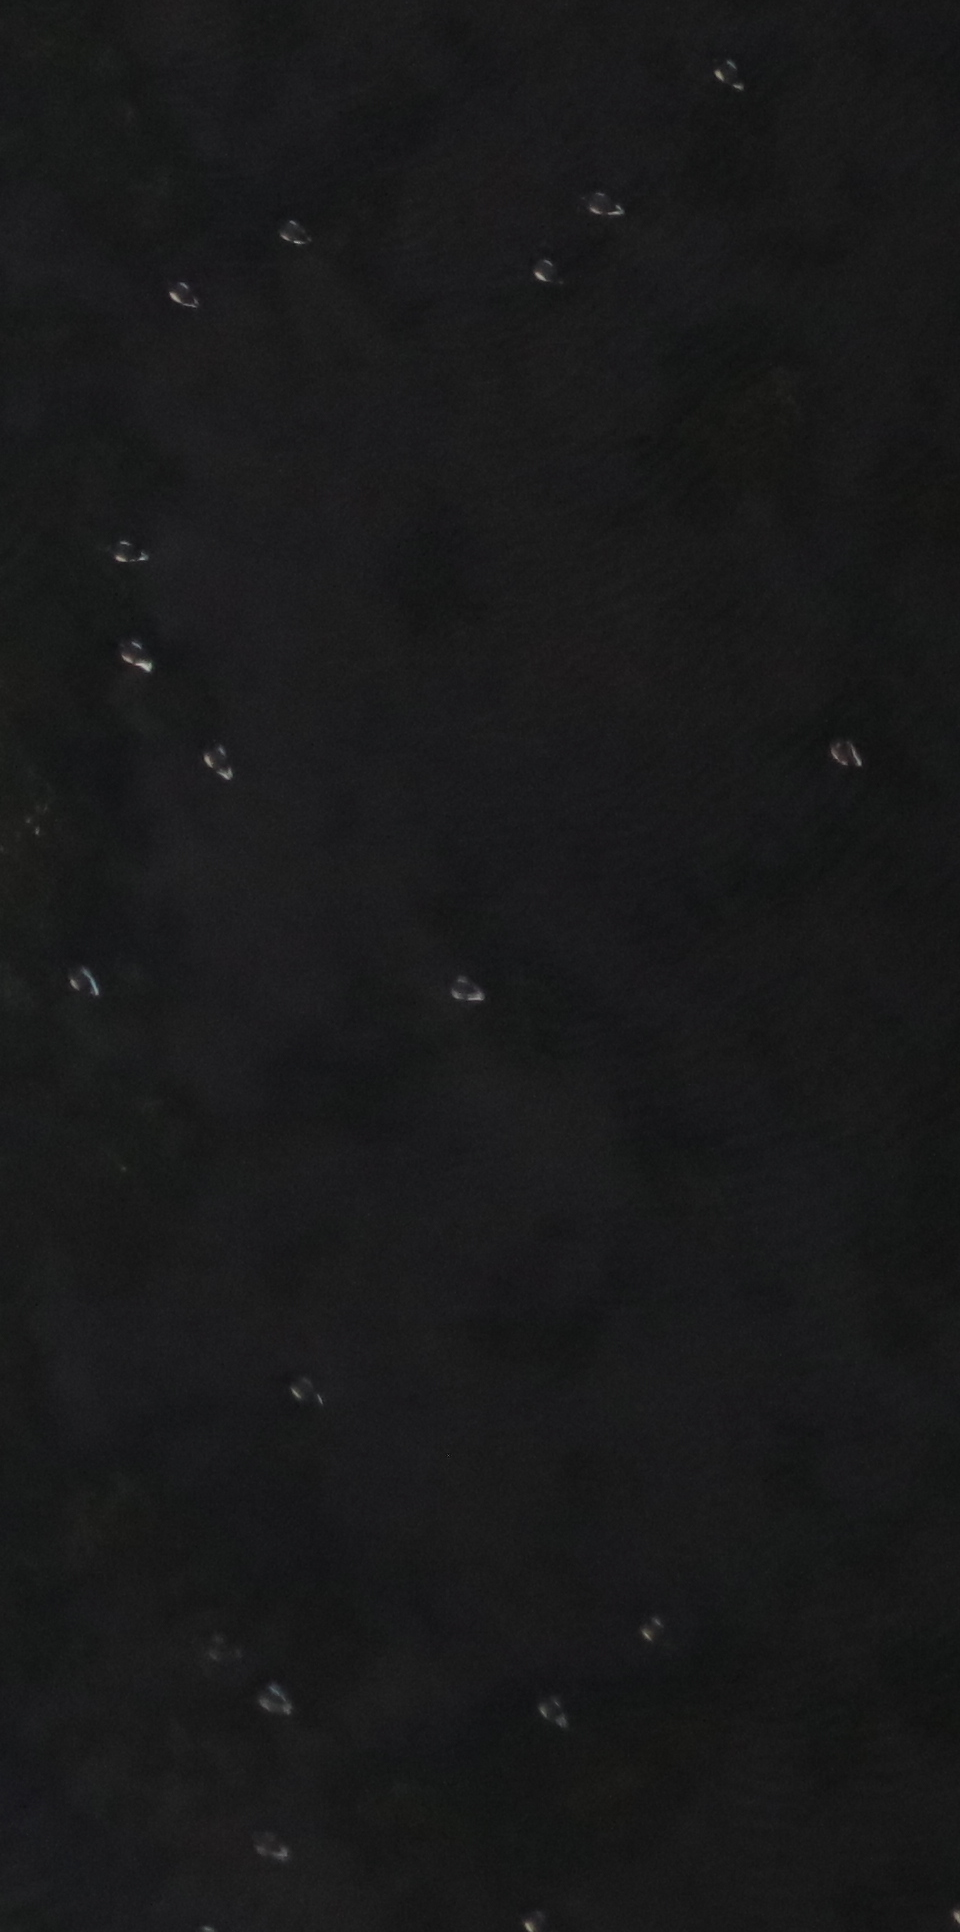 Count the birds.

17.